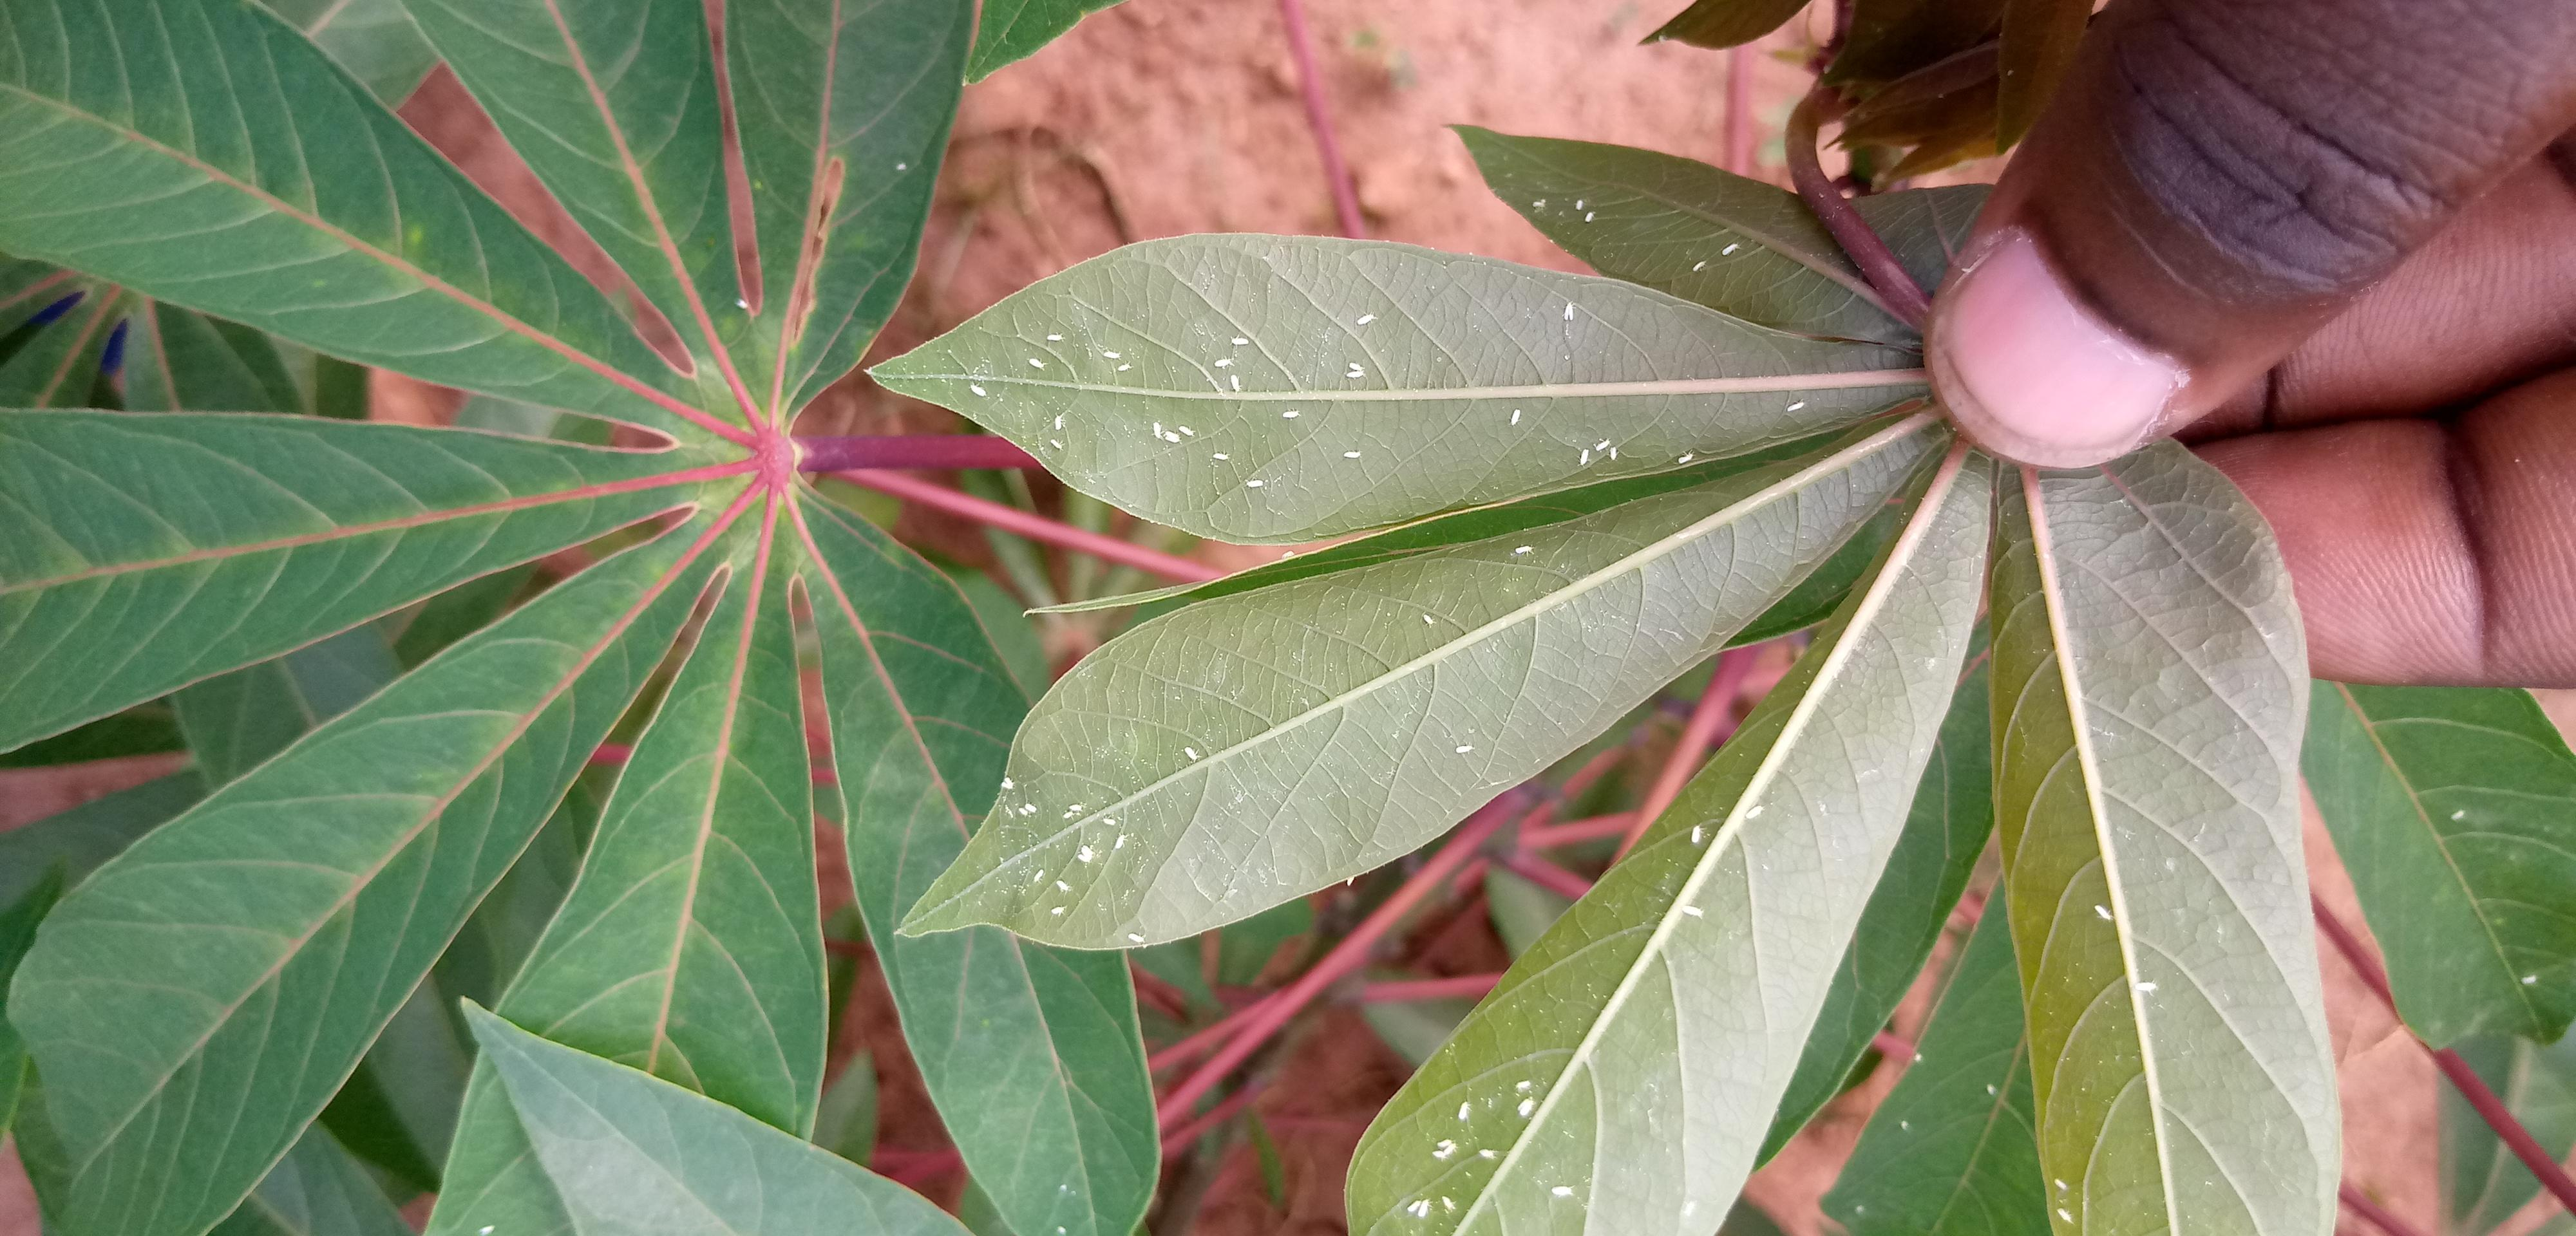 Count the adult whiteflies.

65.